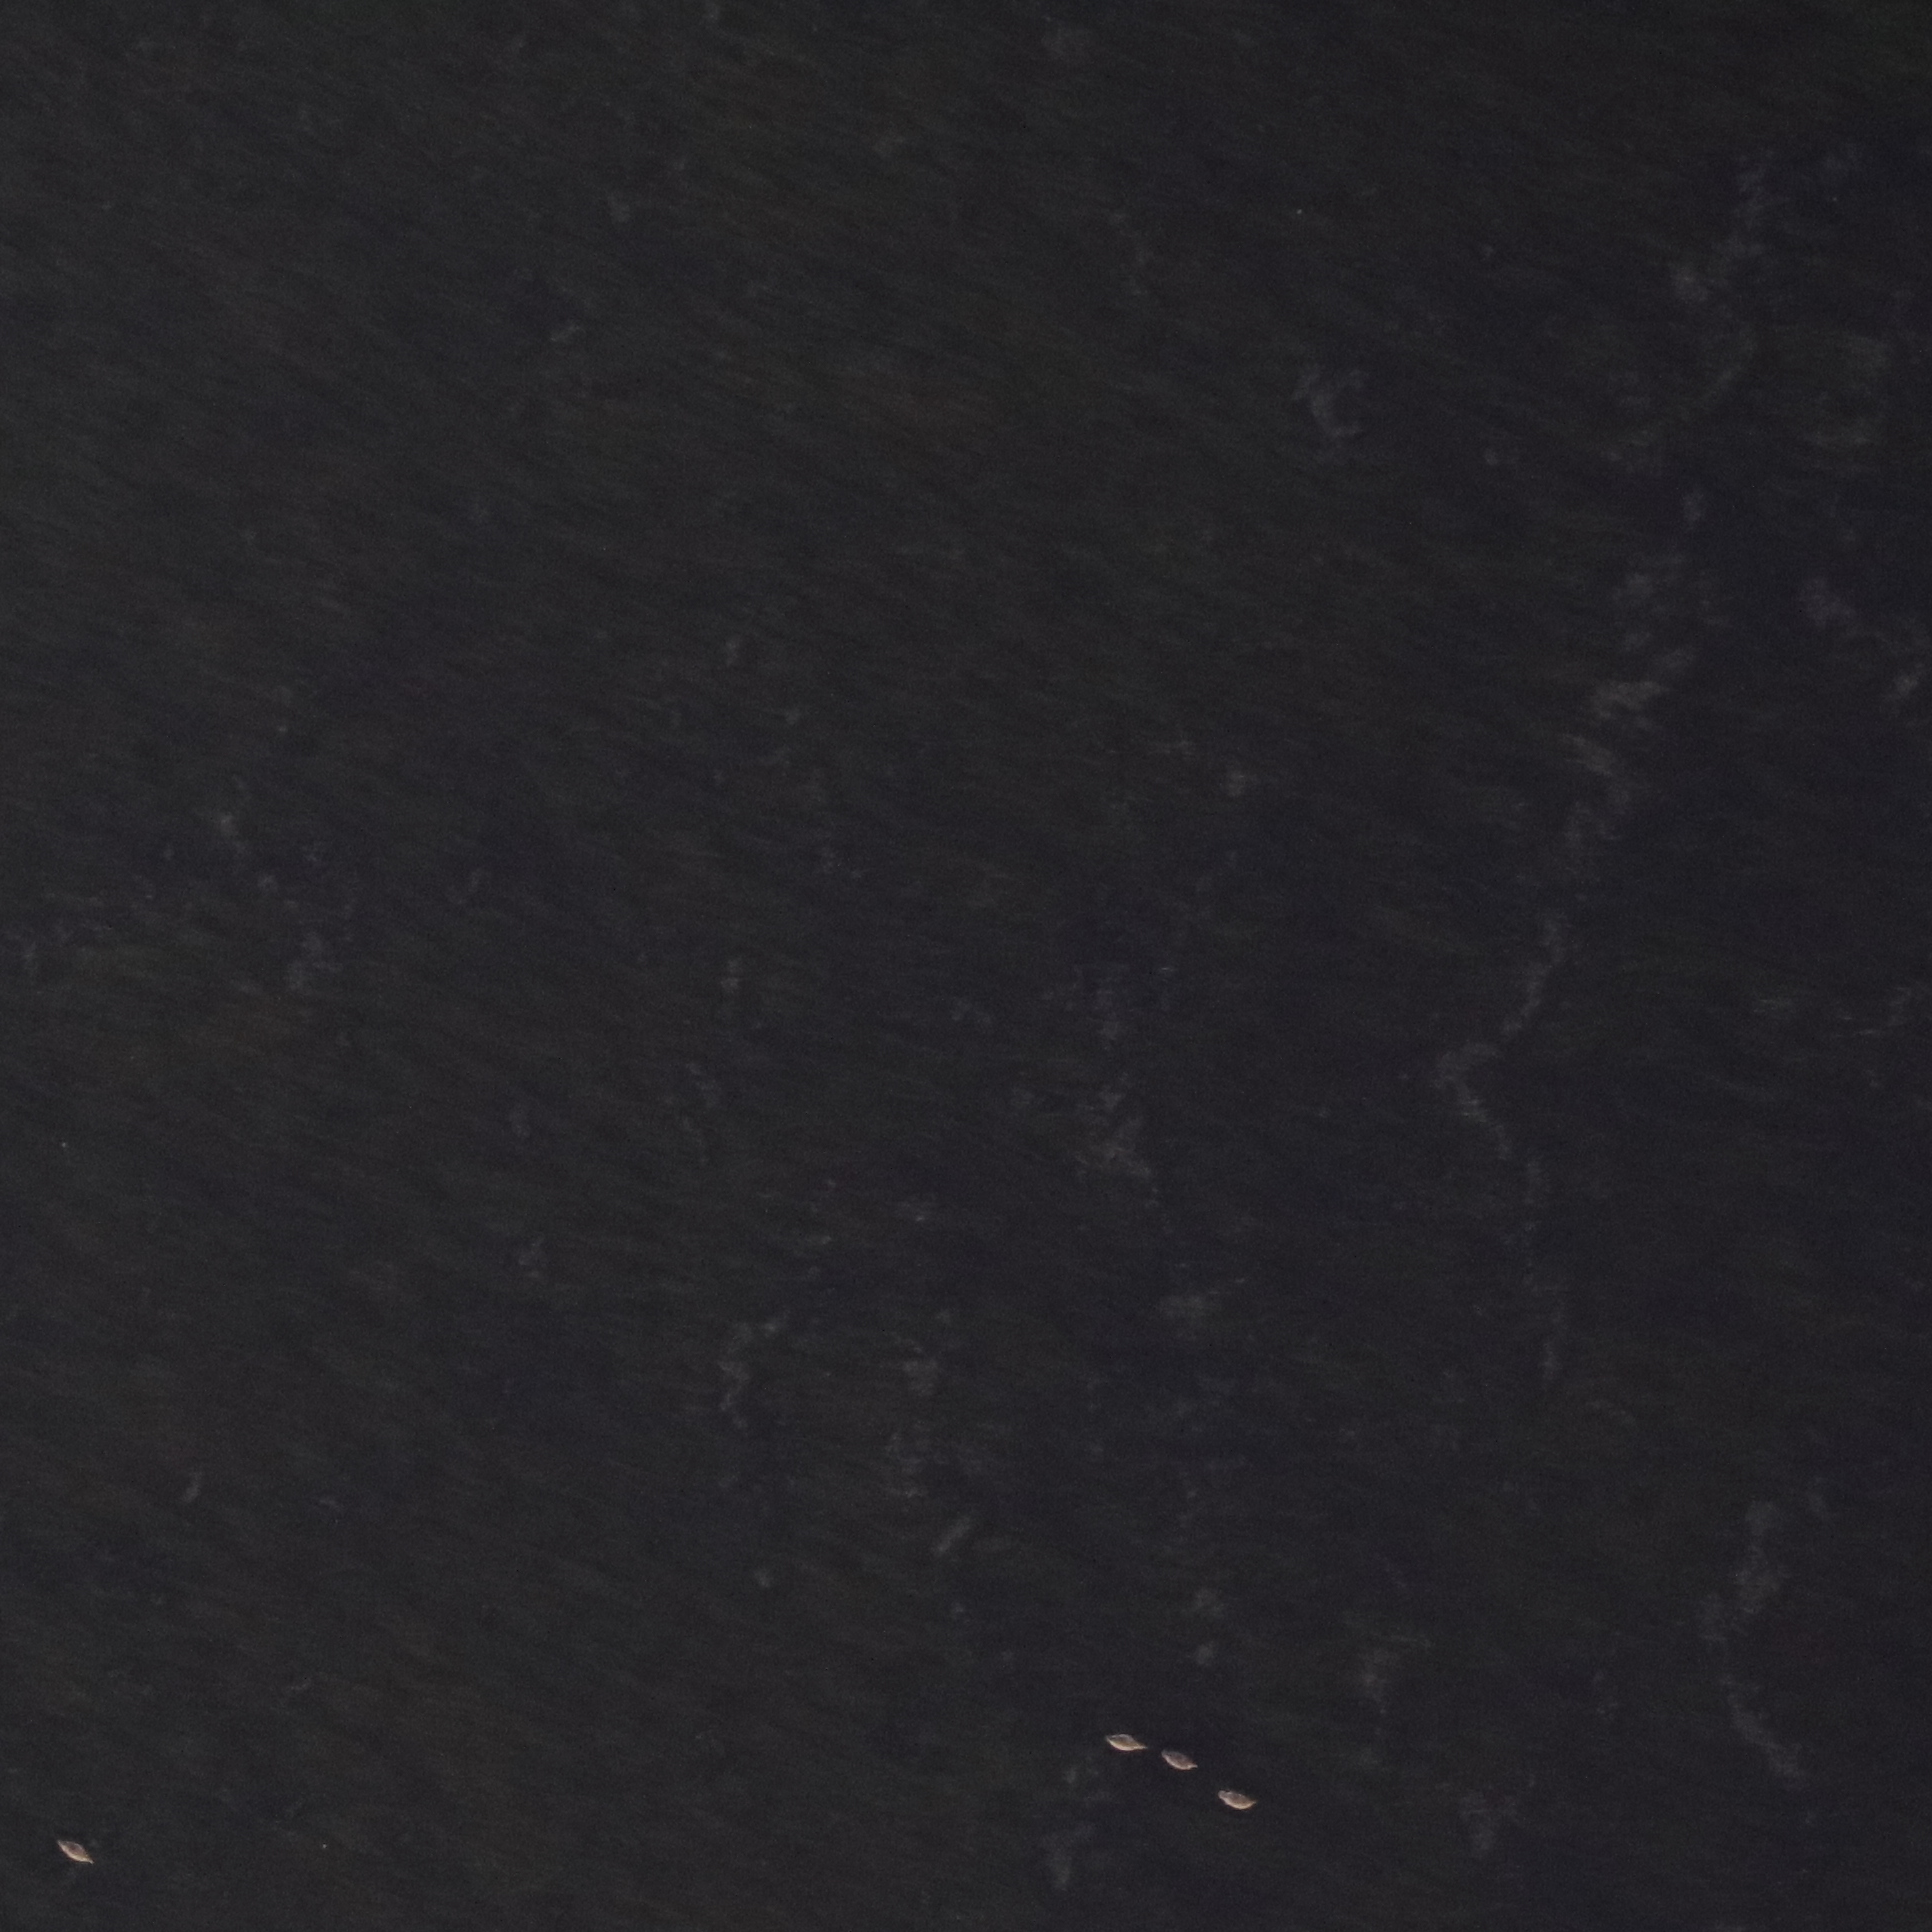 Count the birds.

4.